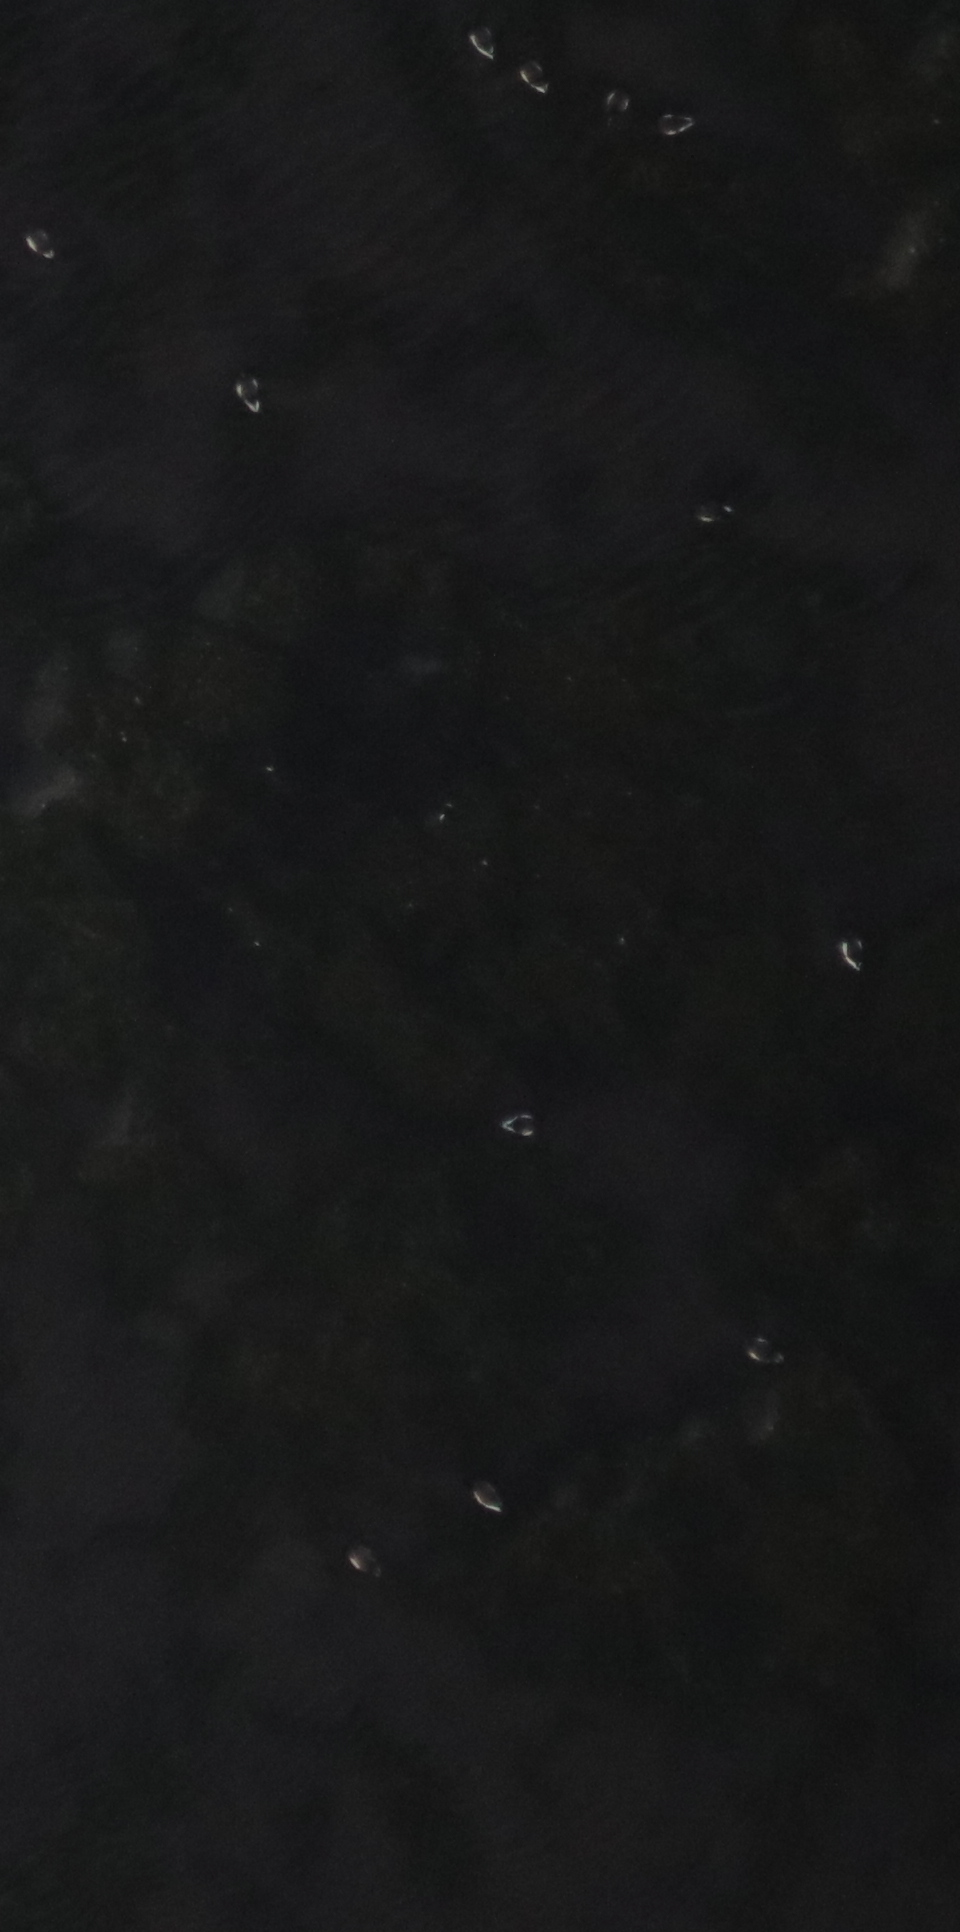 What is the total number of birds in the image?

11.